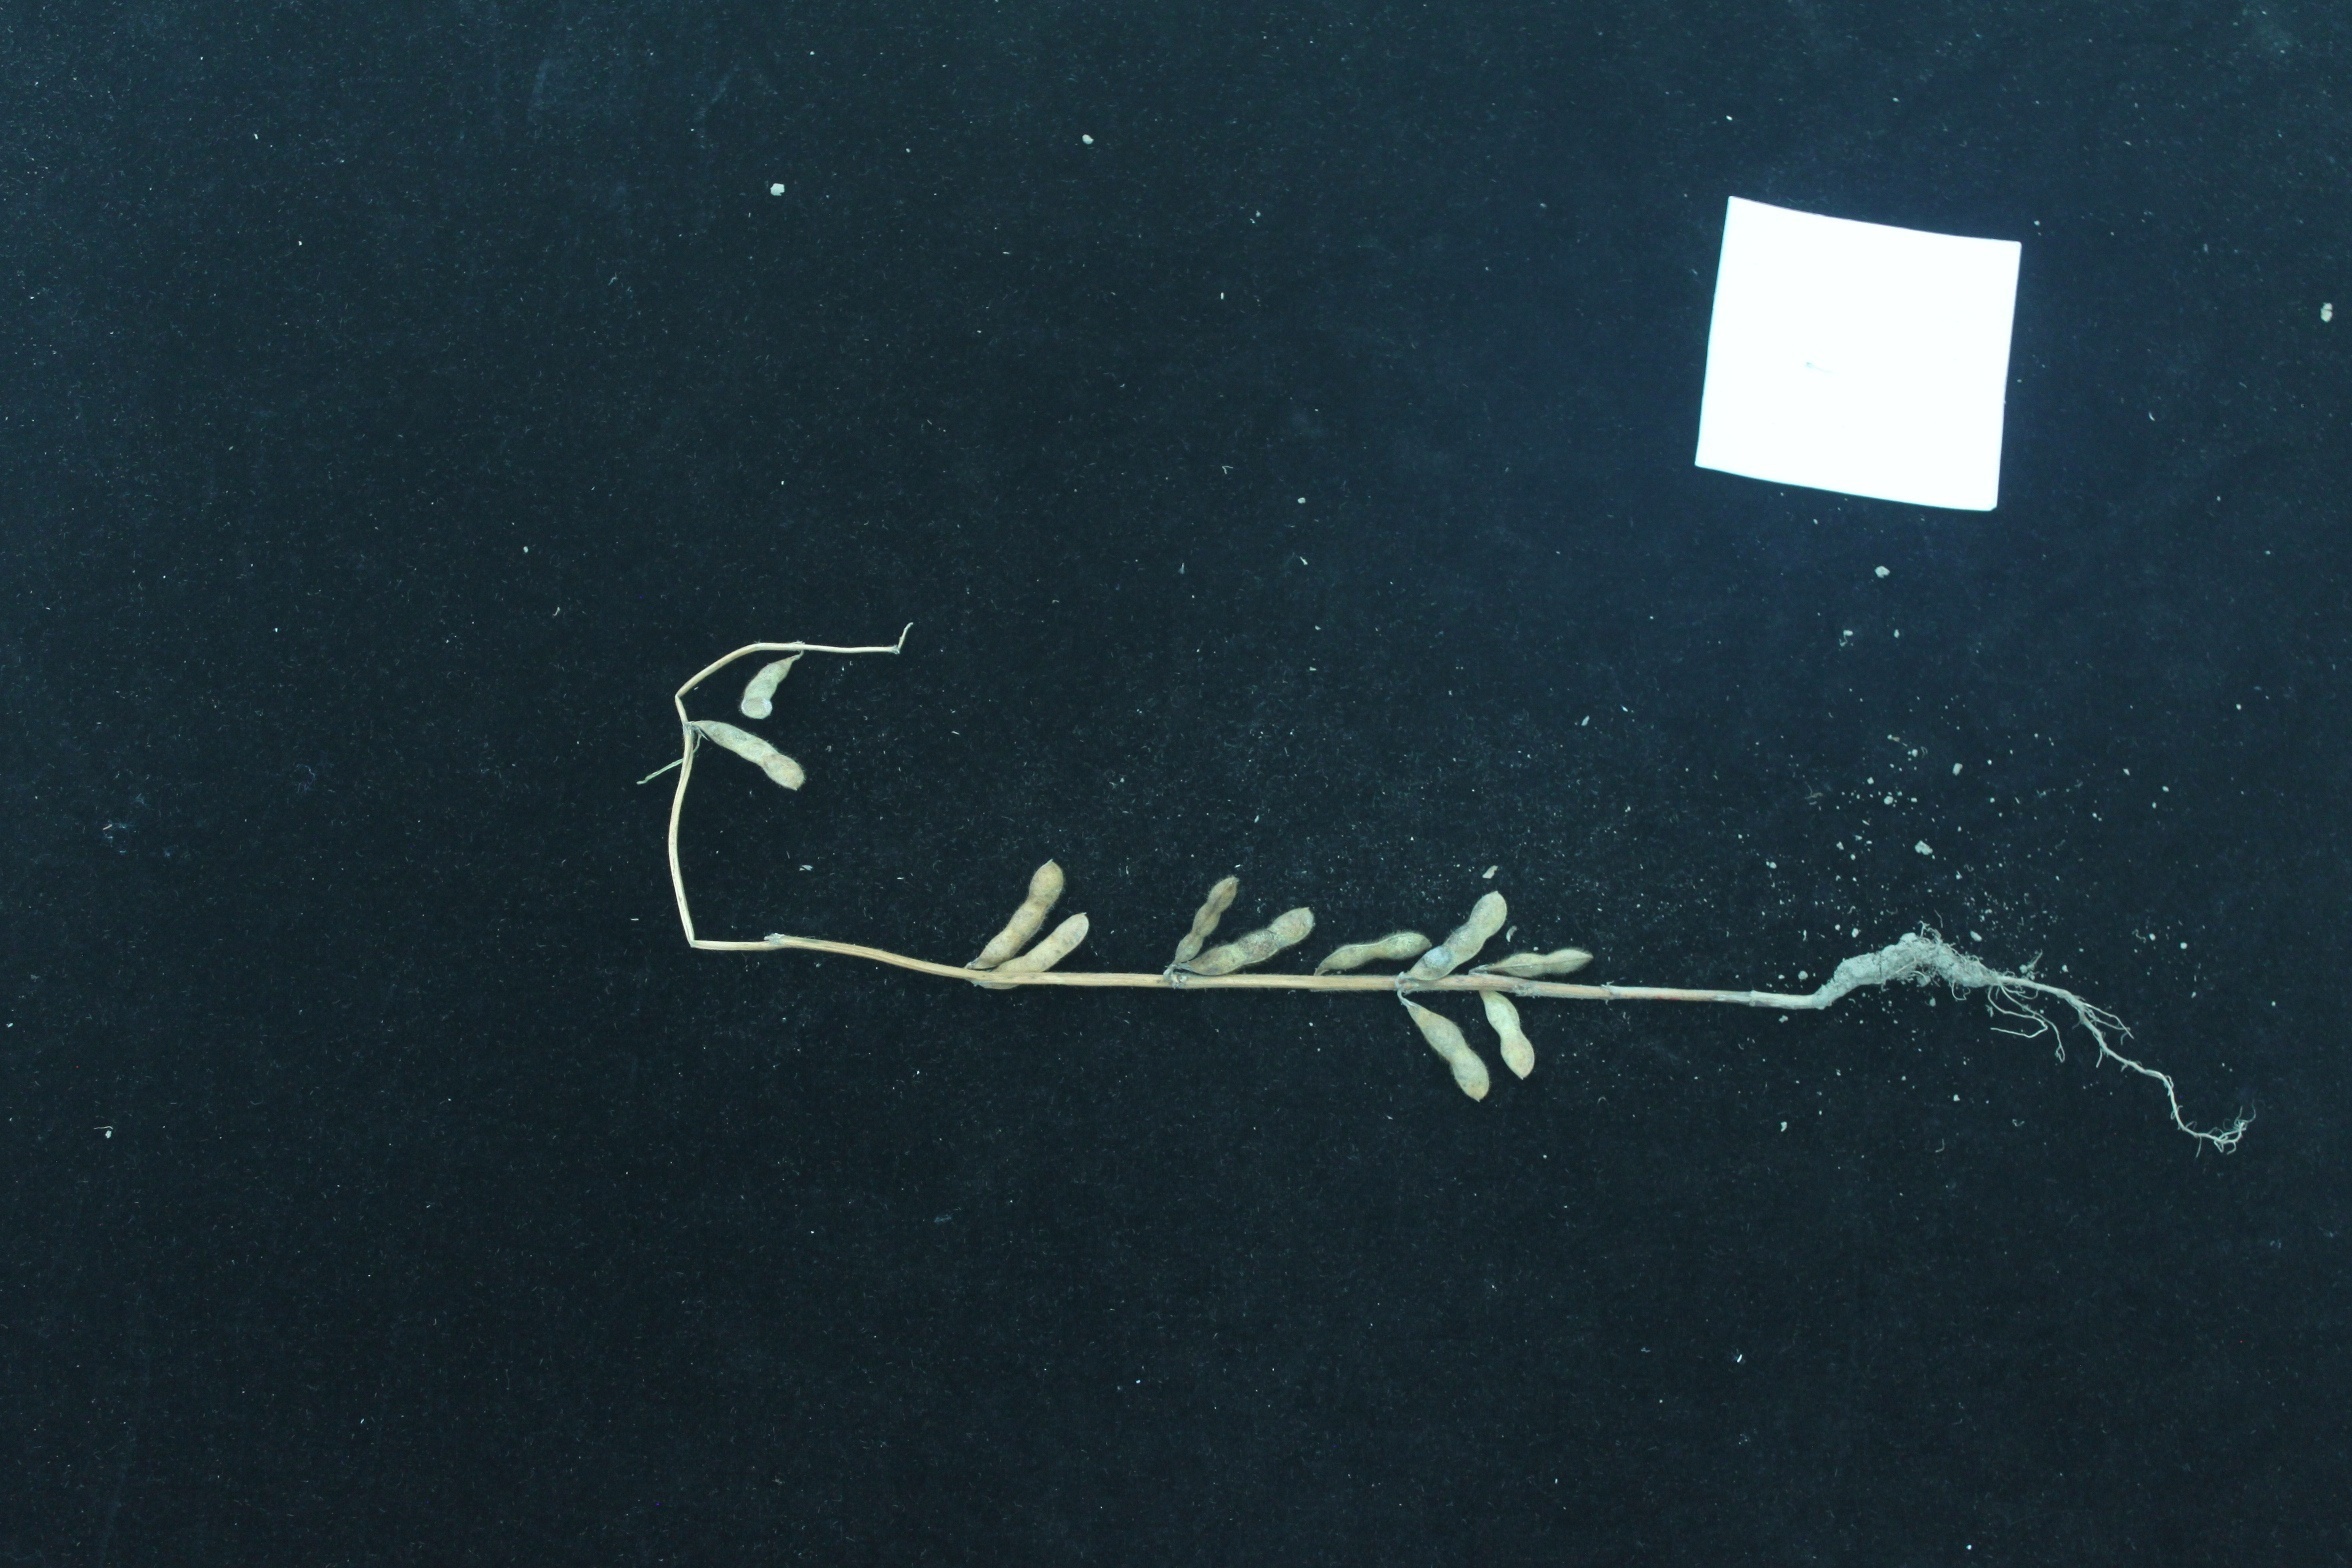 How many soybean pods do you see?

11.